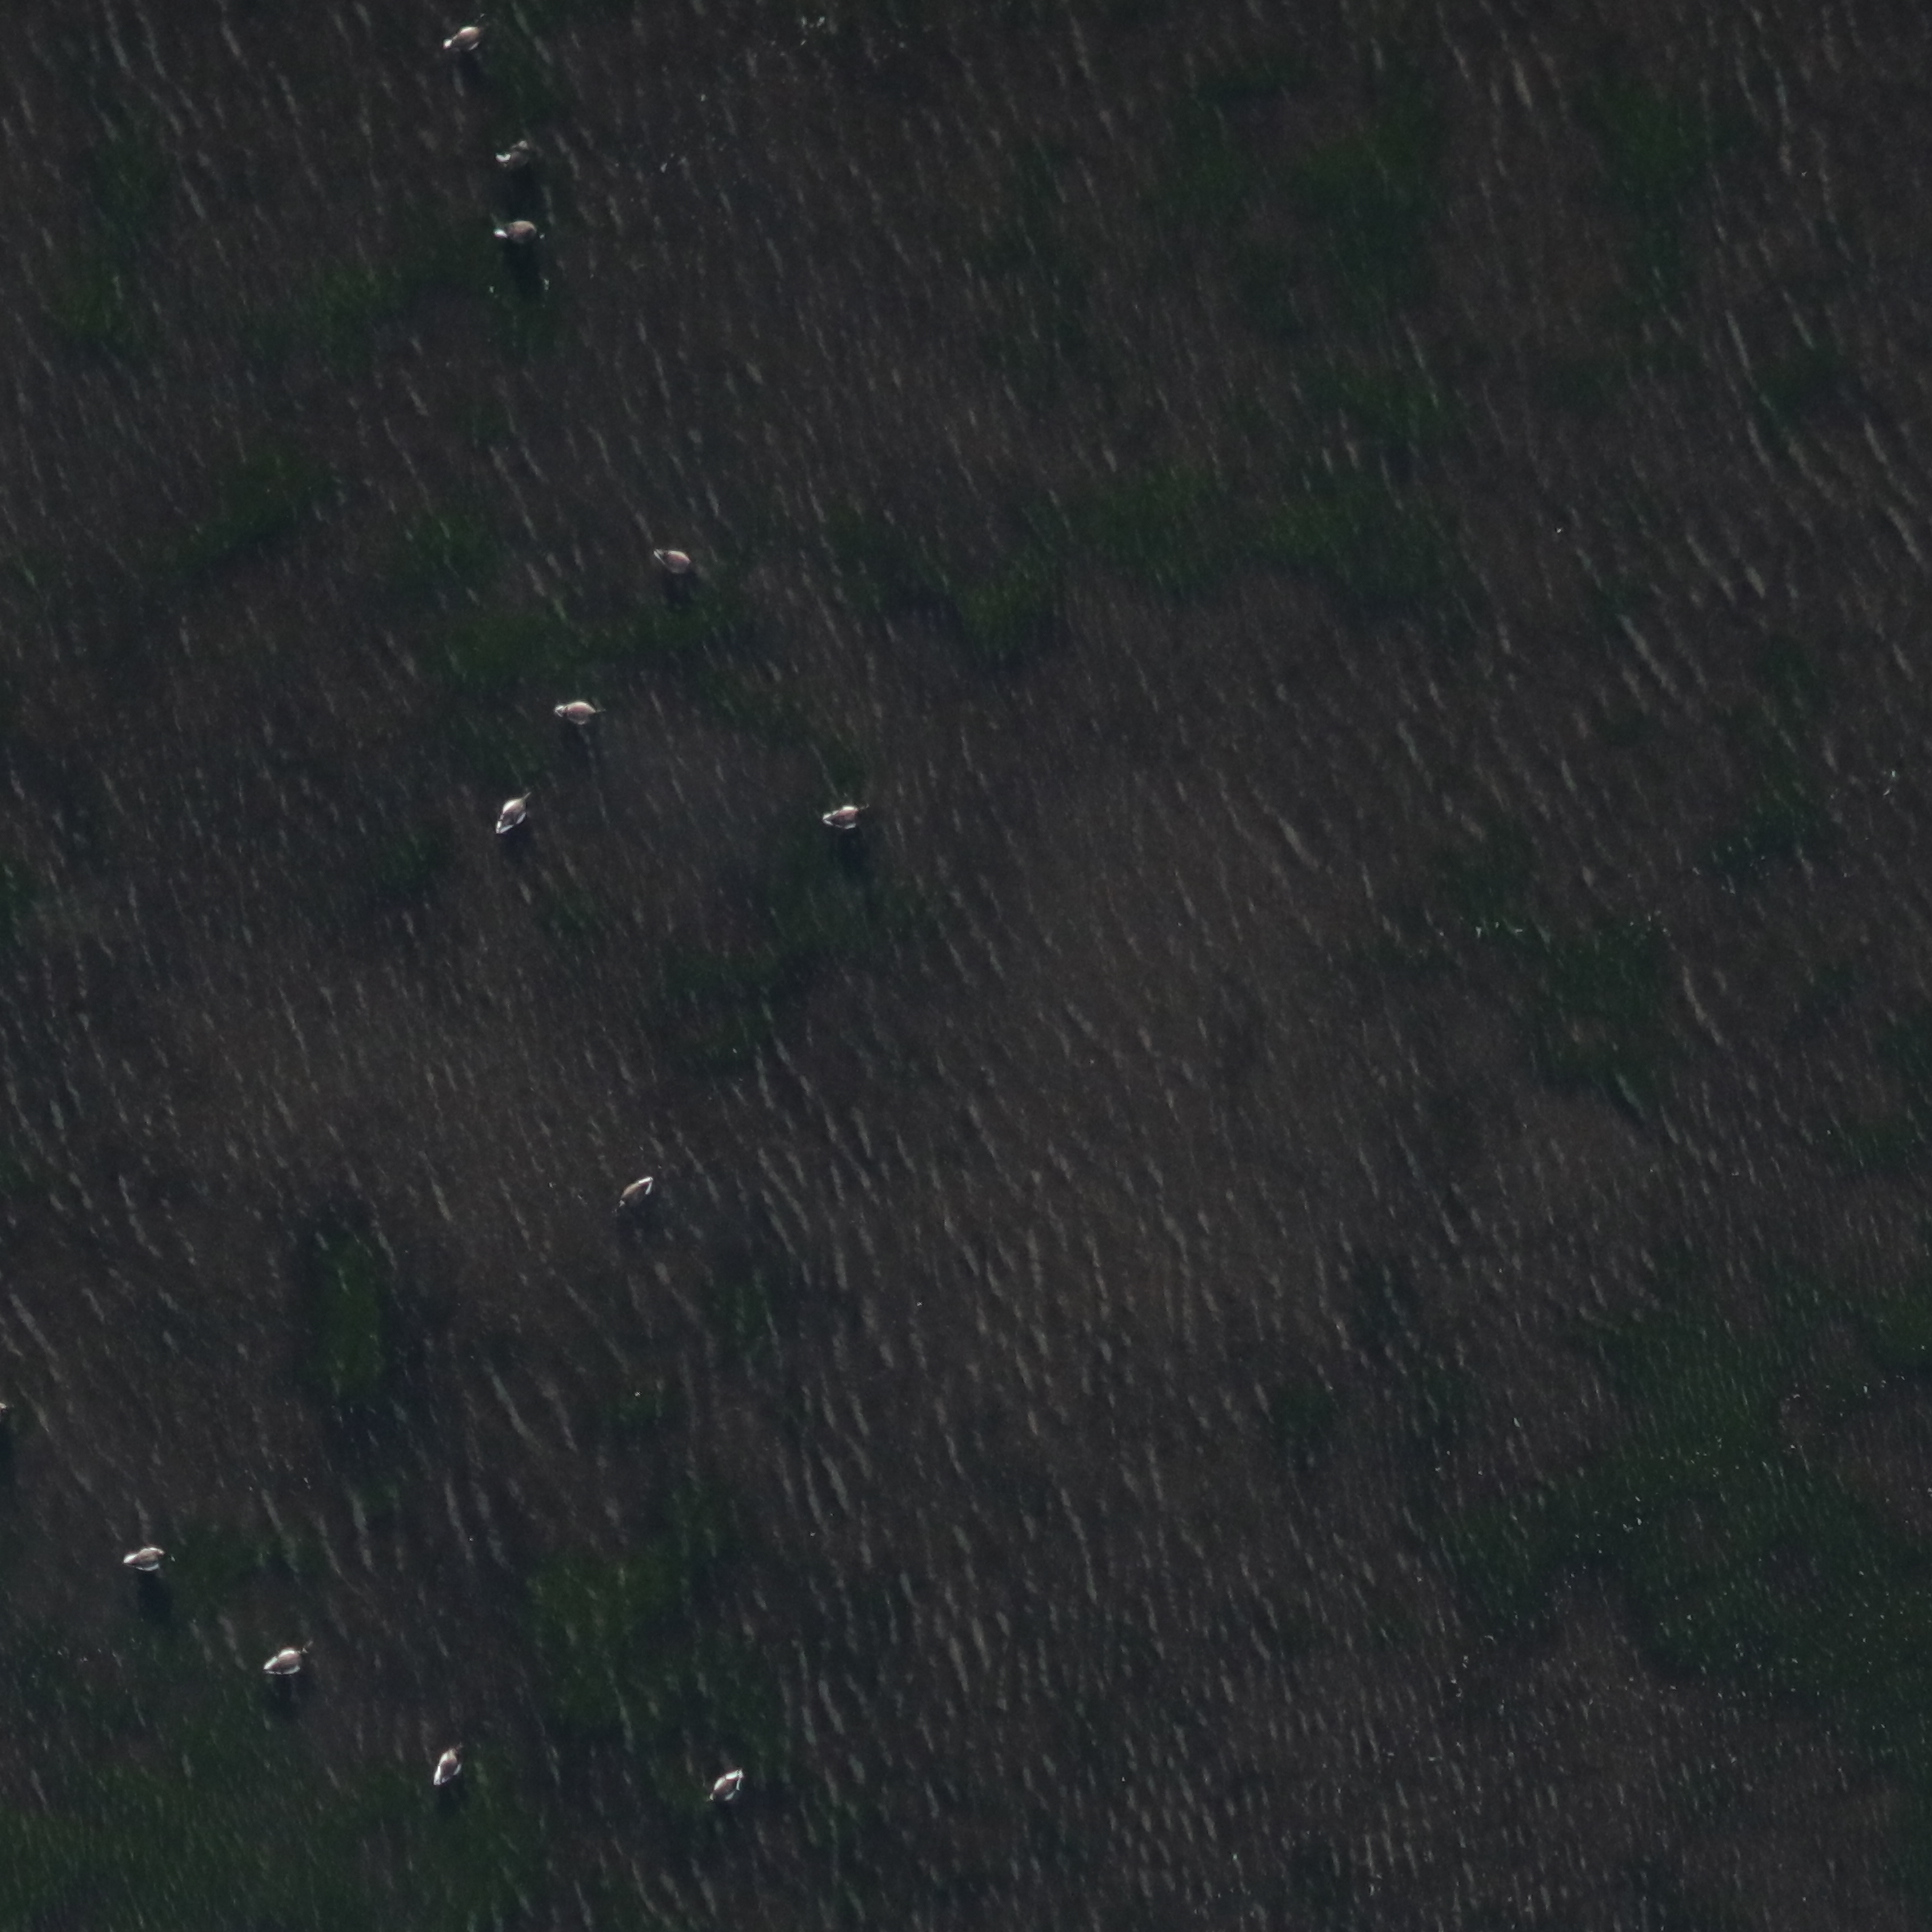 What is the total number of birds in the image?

12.